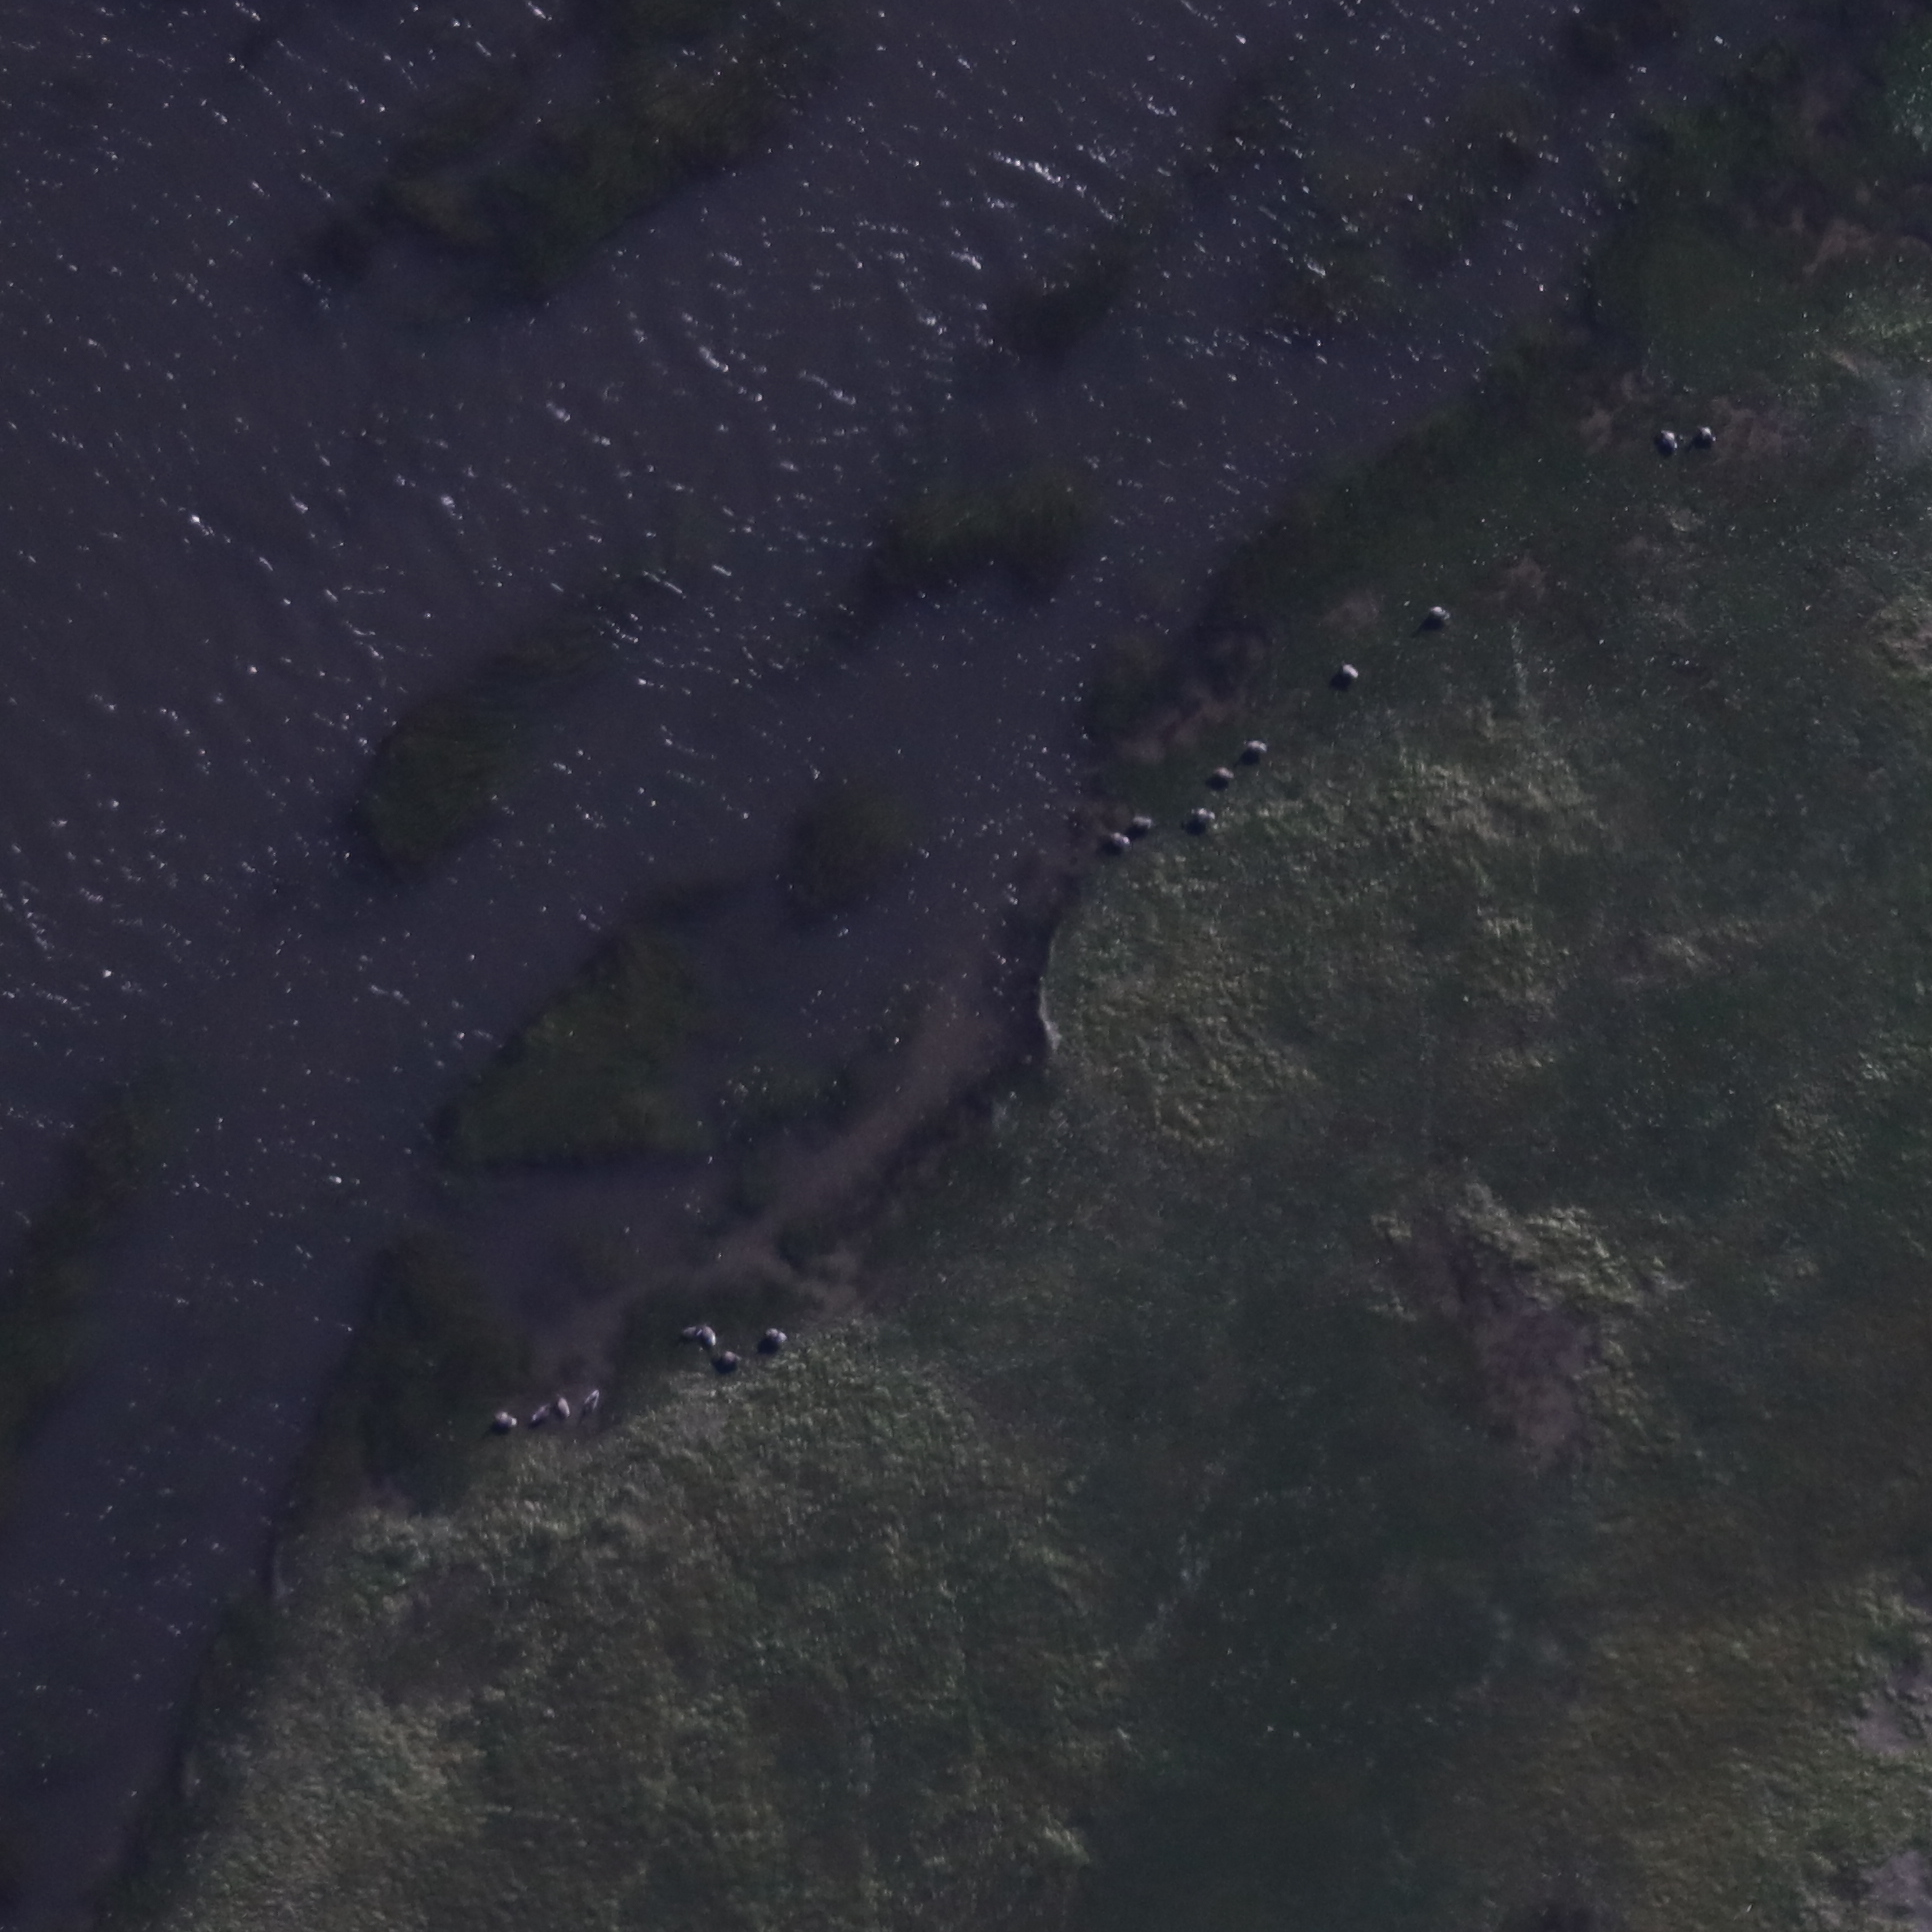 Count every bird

17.